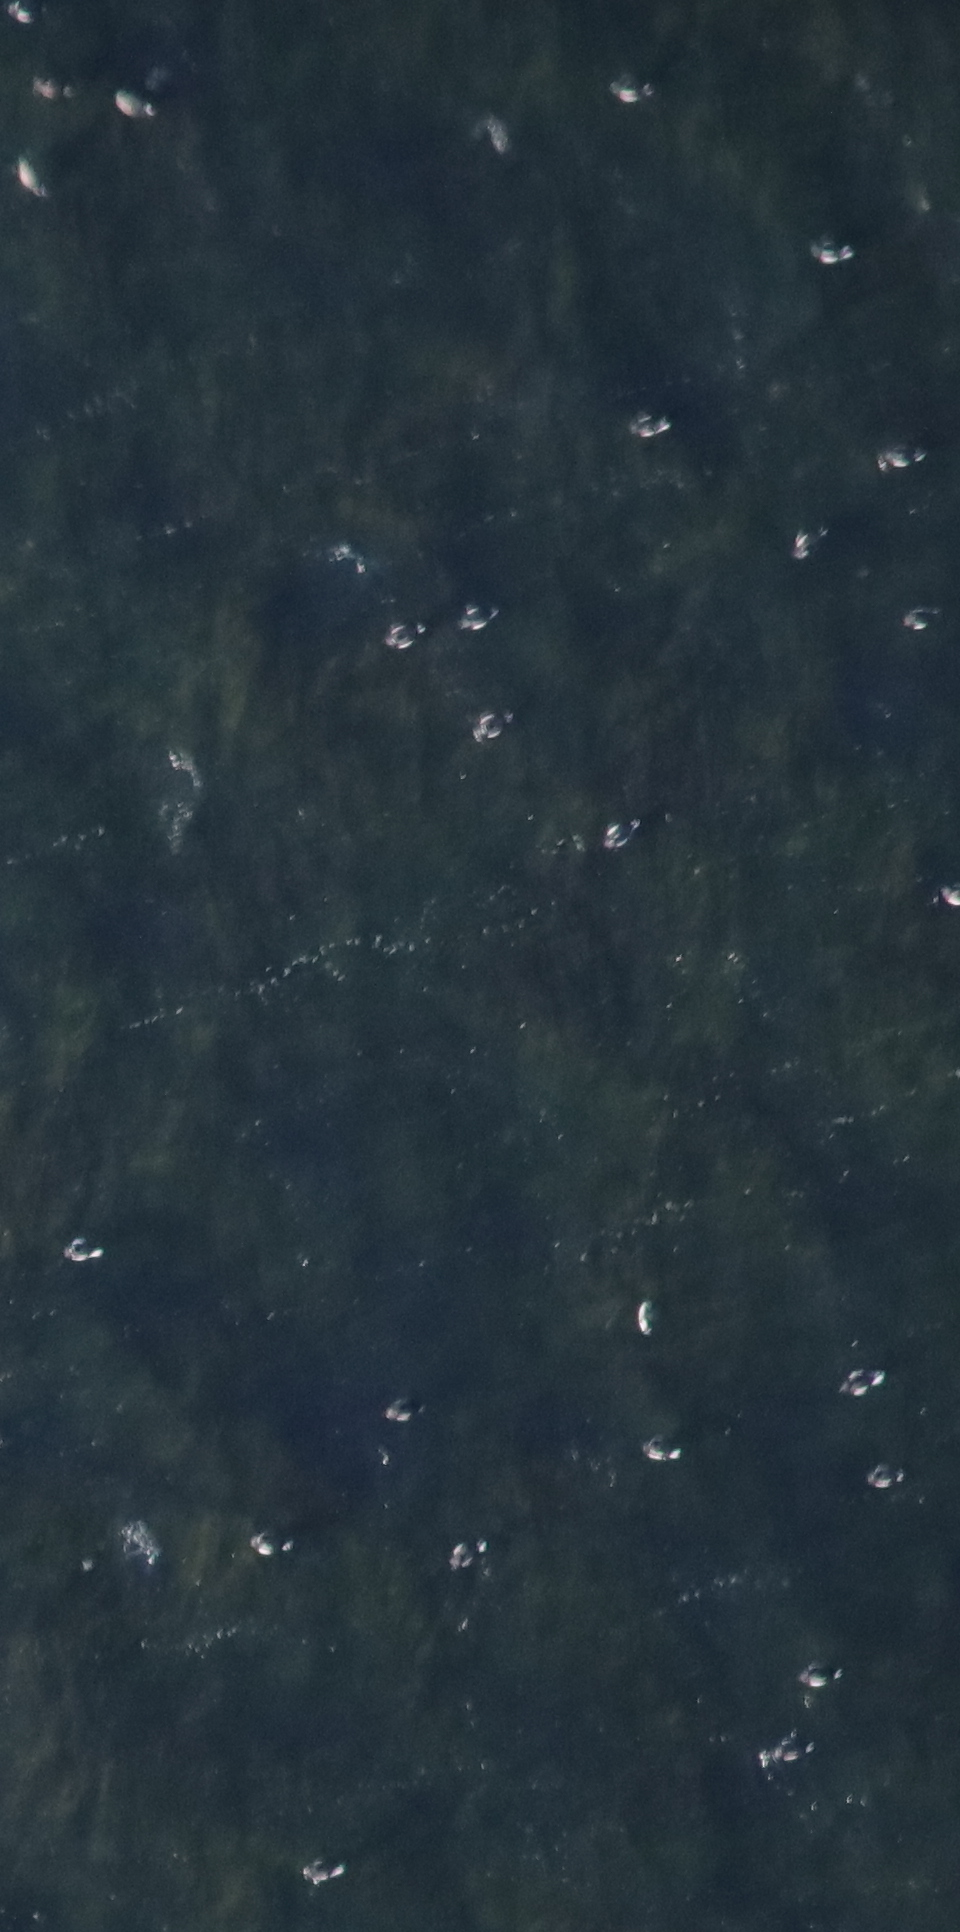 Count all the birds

25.